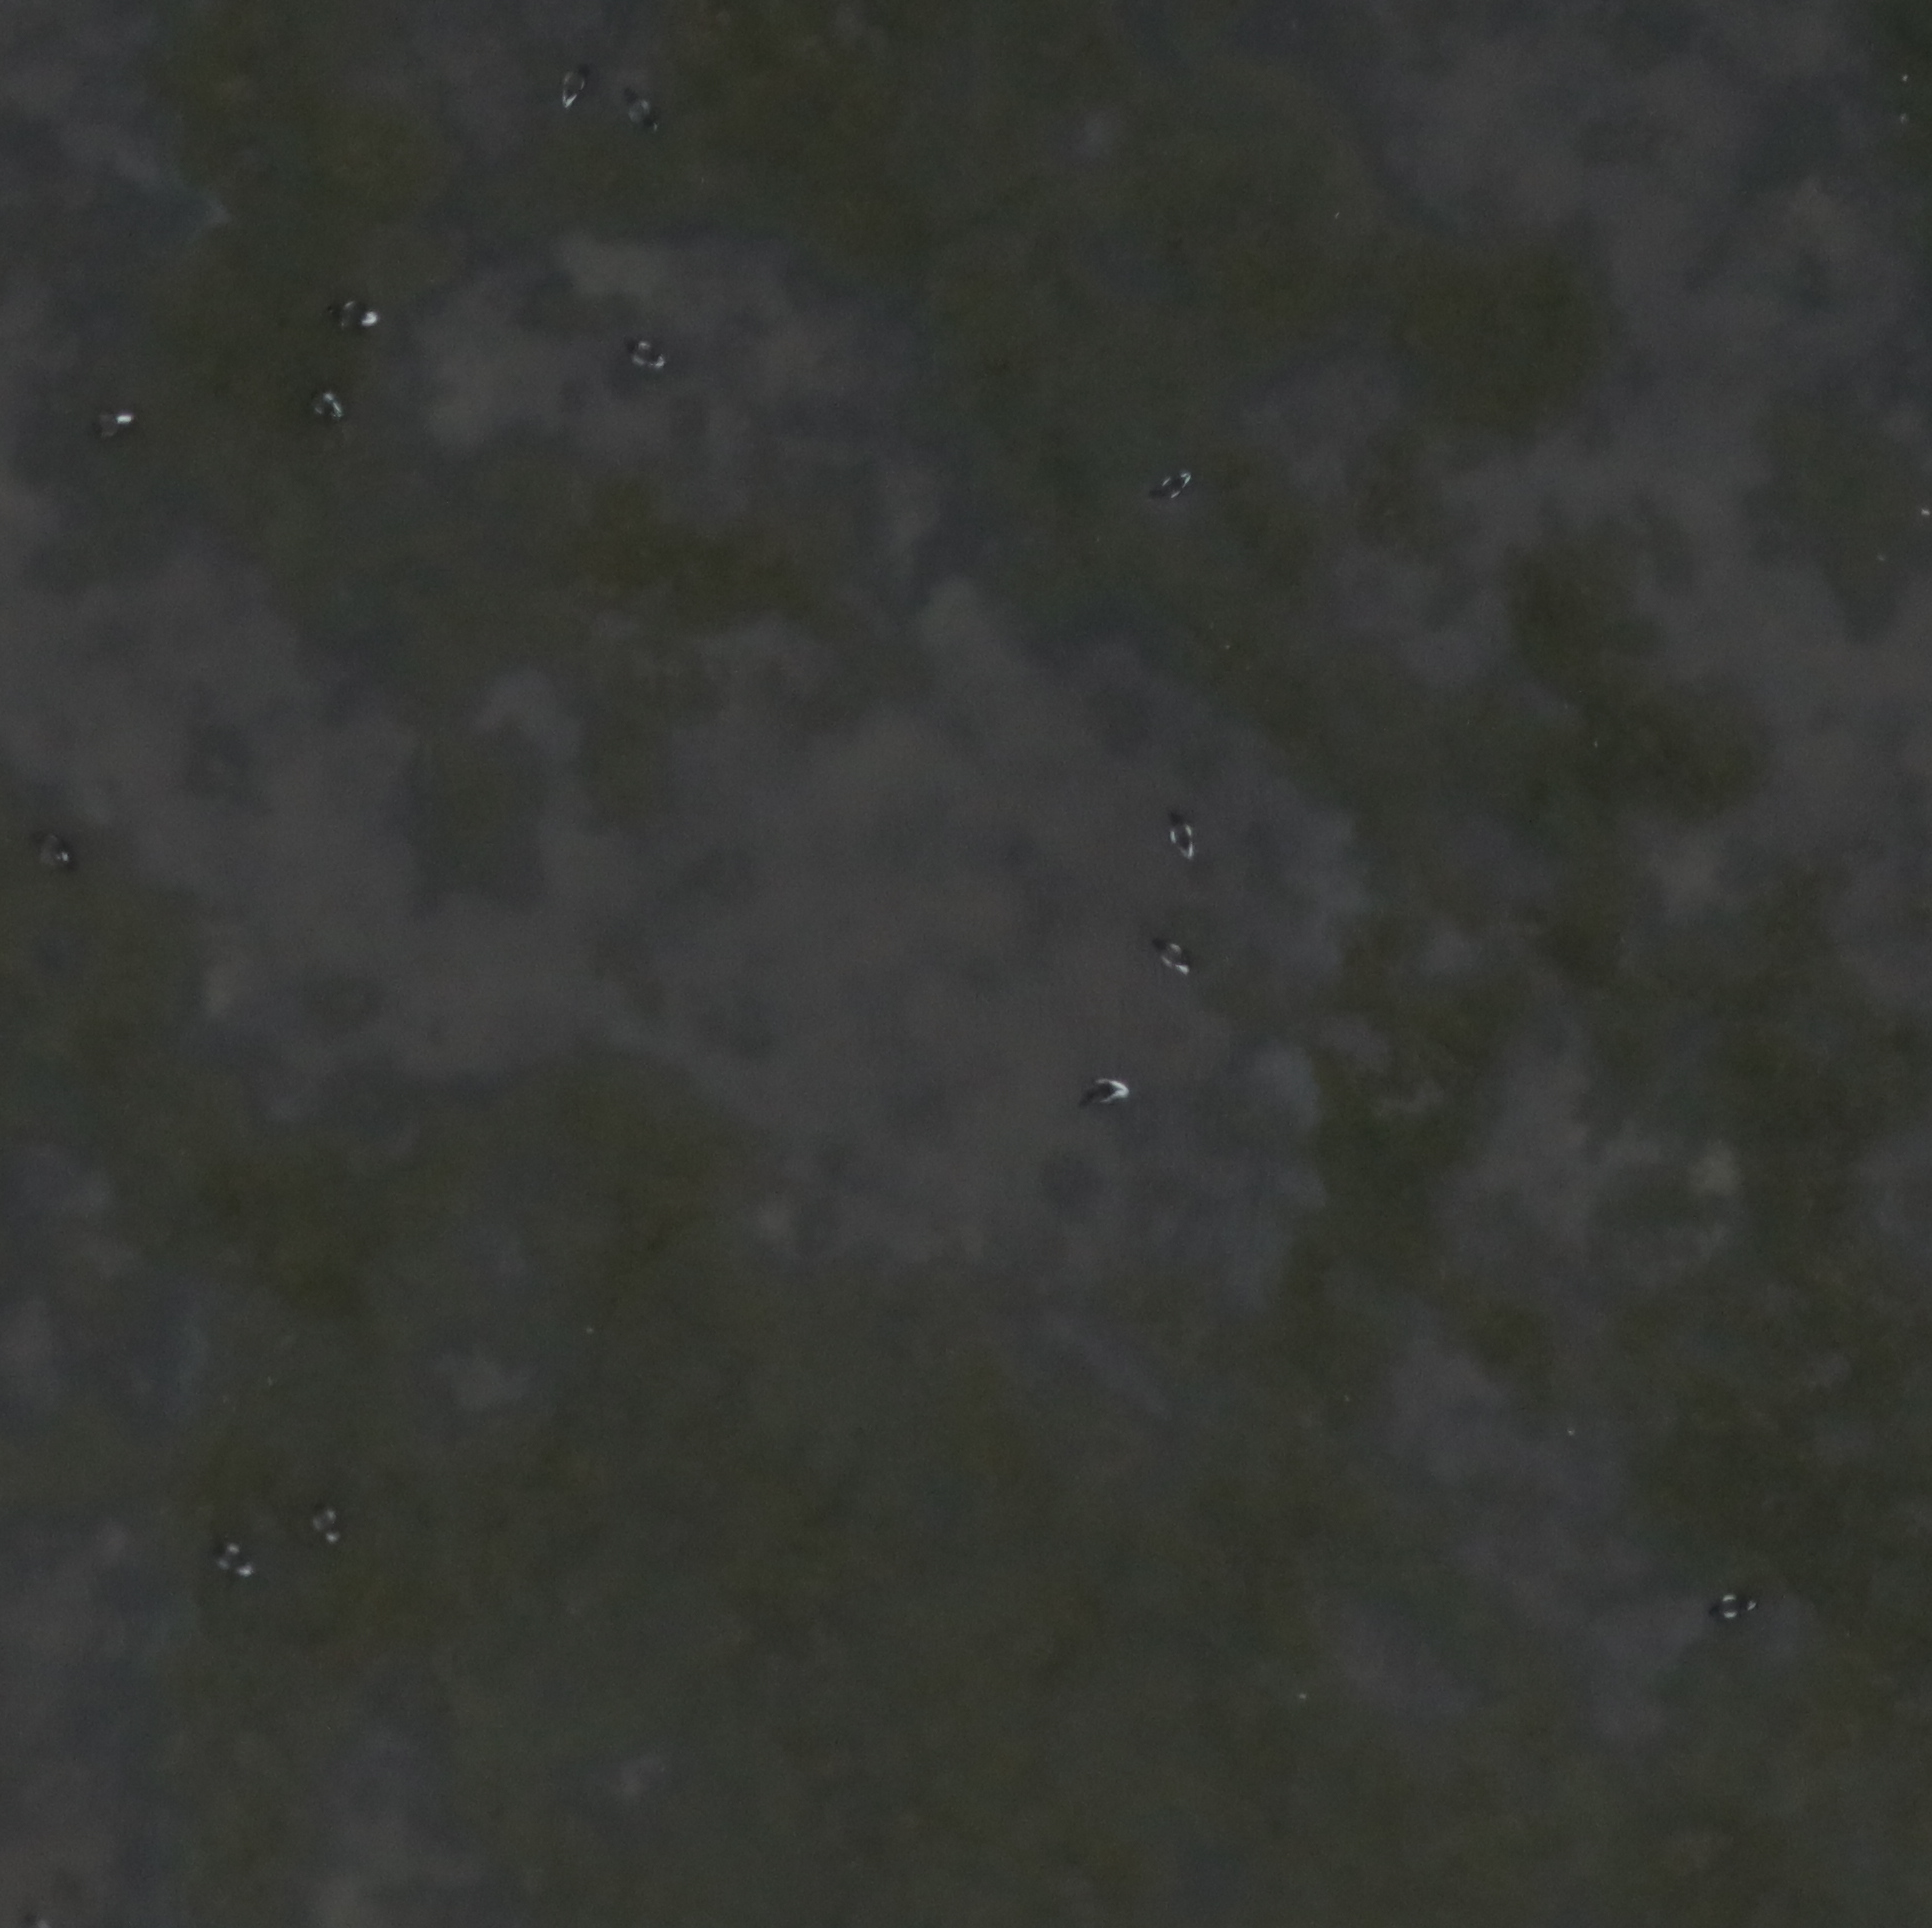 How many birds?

14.